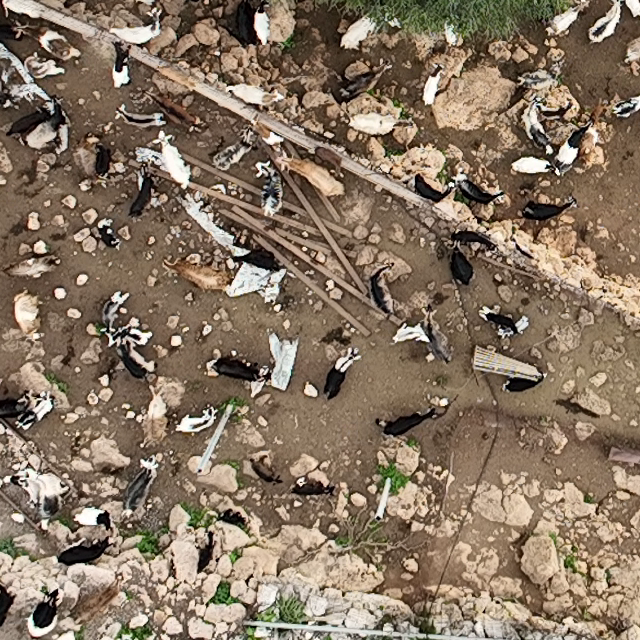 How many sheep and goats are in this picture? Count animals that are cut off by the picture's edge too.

71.